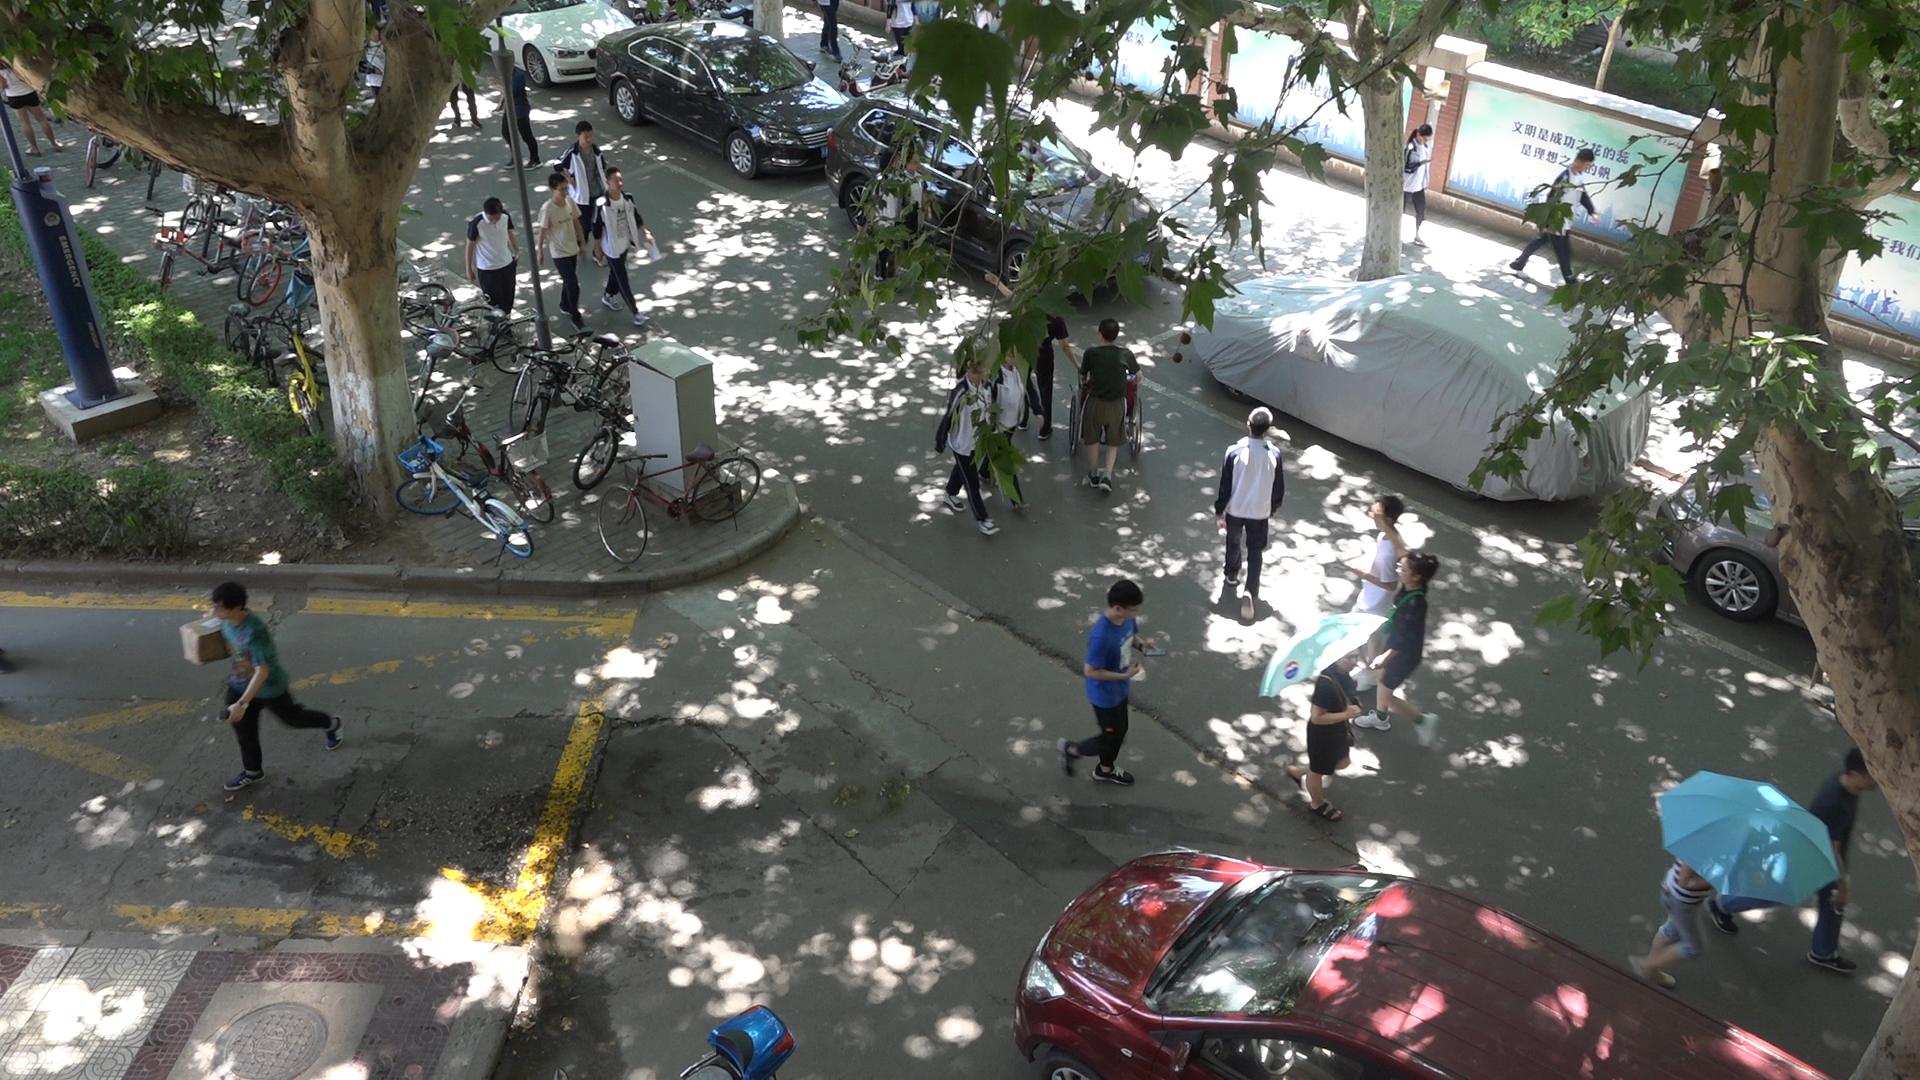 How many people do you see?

15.